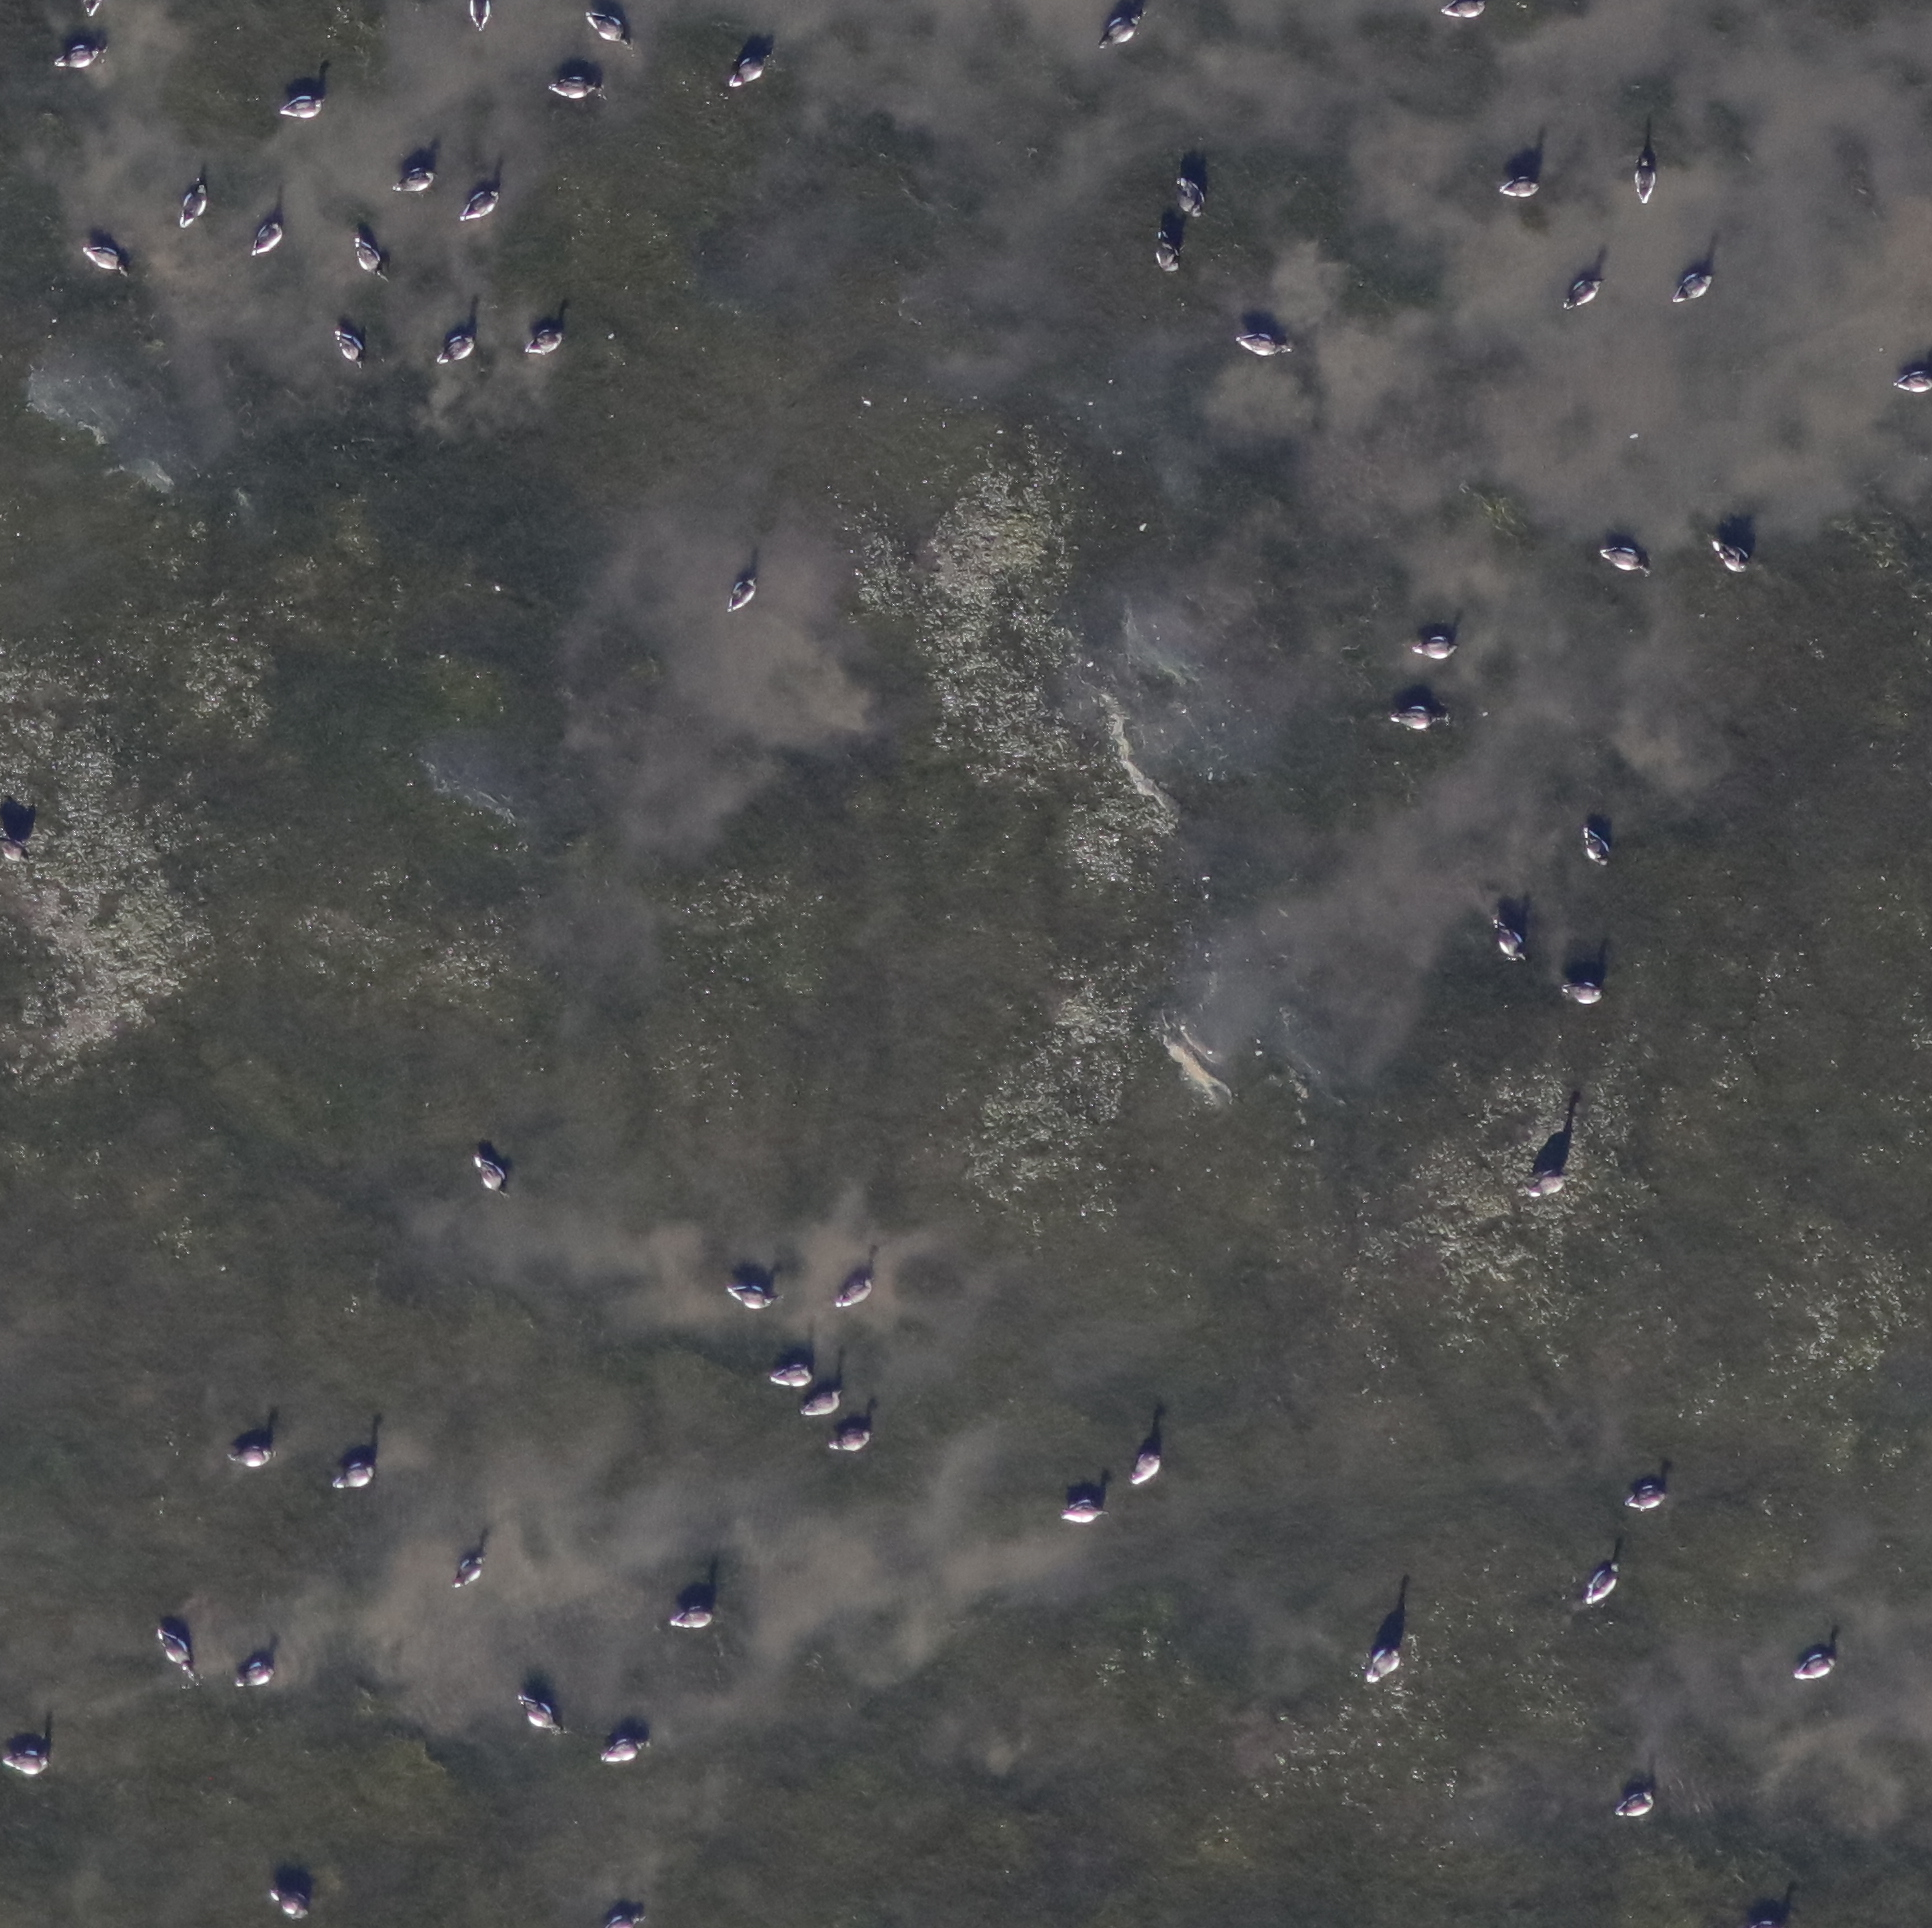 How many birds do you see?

59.